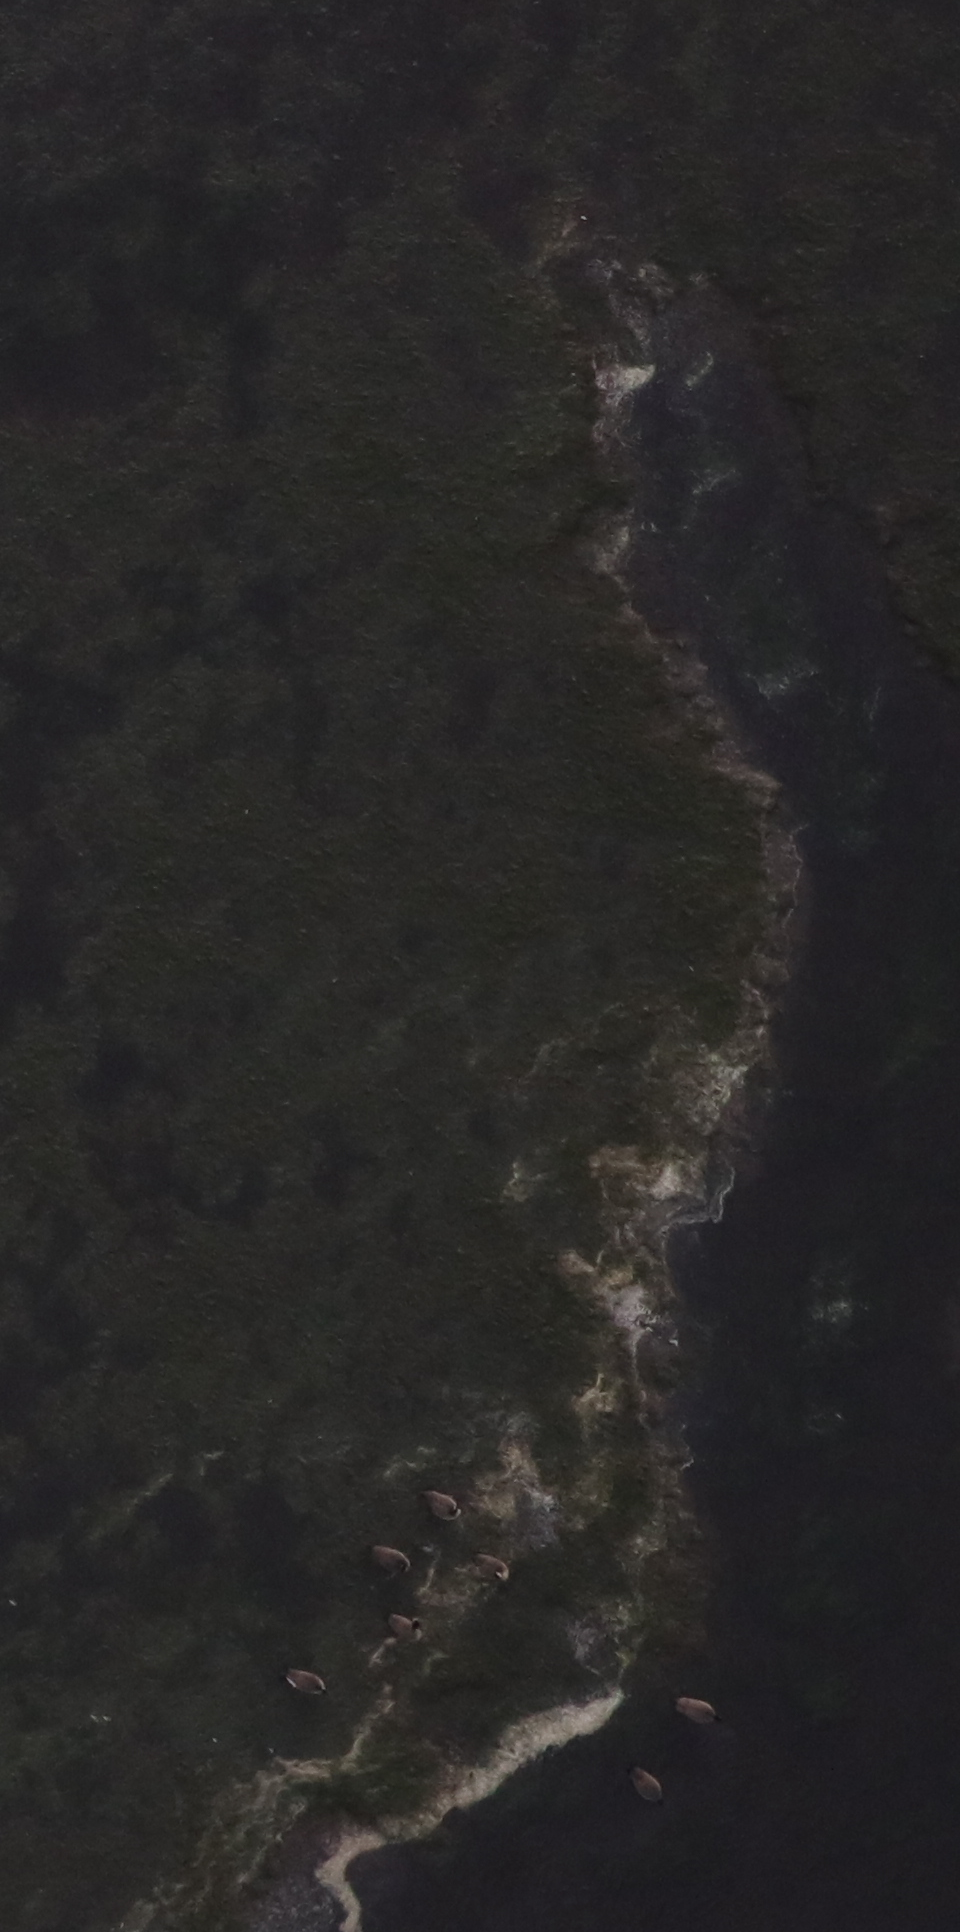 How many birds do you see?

7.